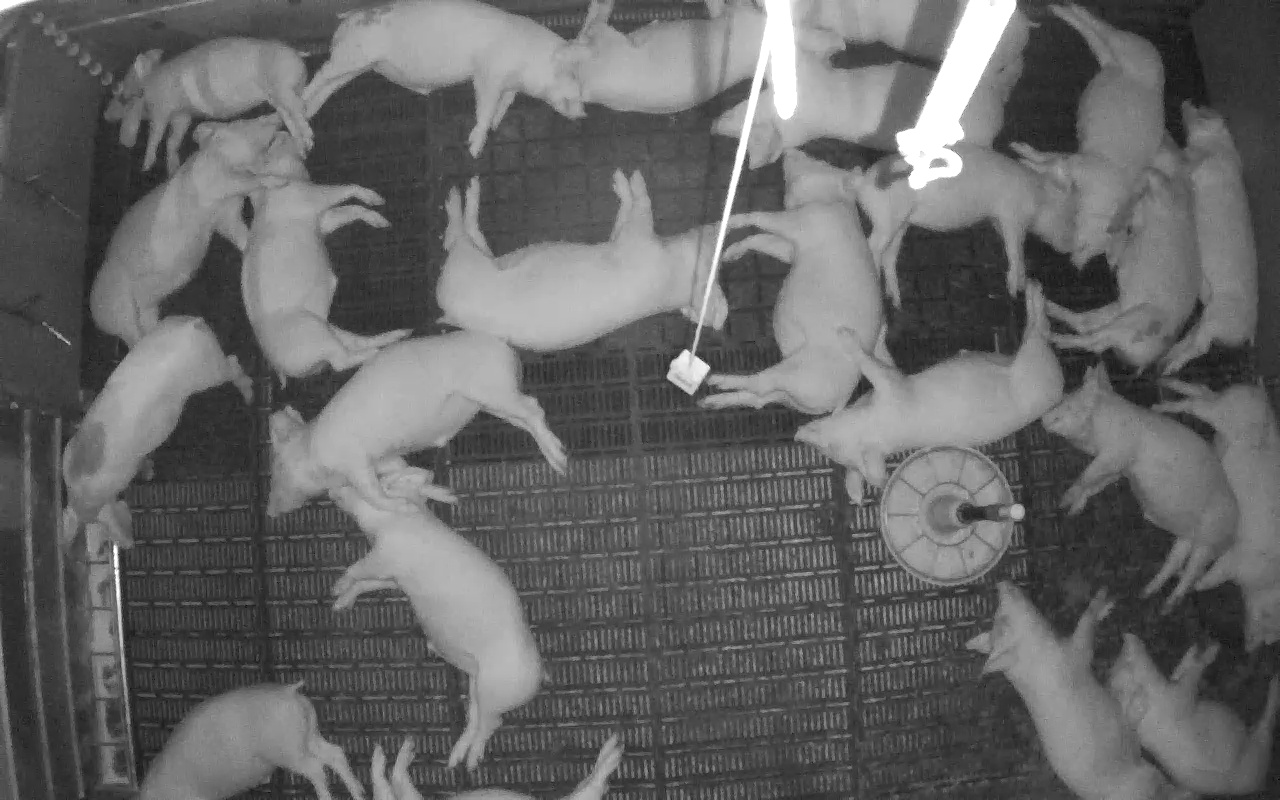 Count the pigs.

23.